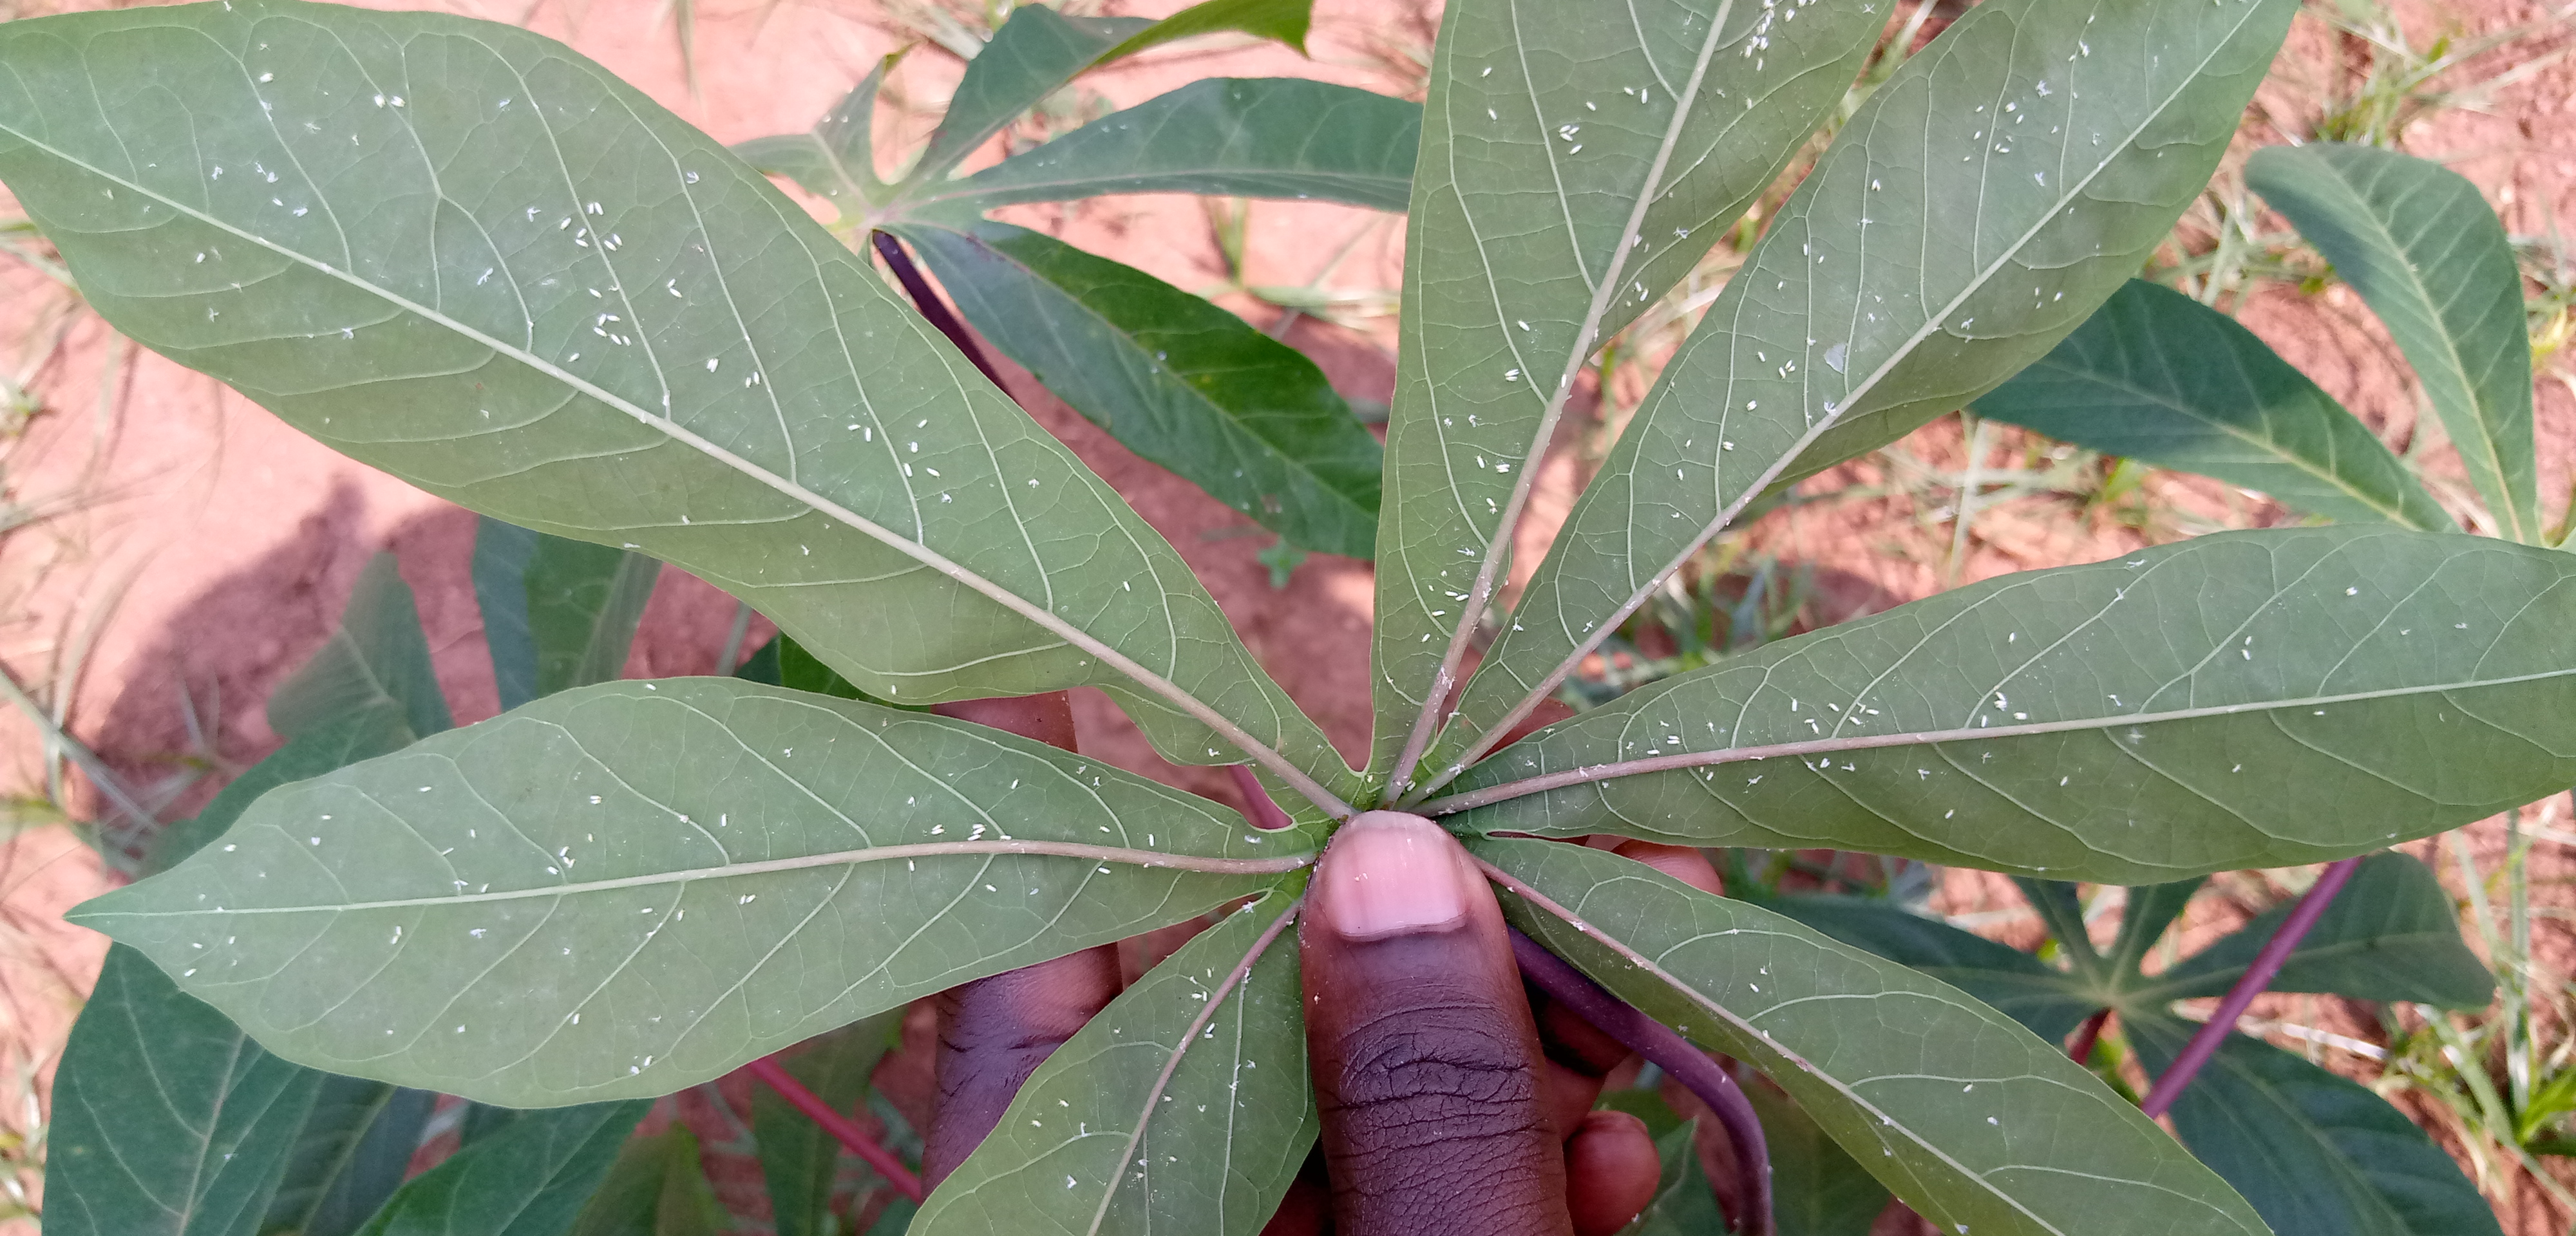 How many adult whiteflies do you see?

151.